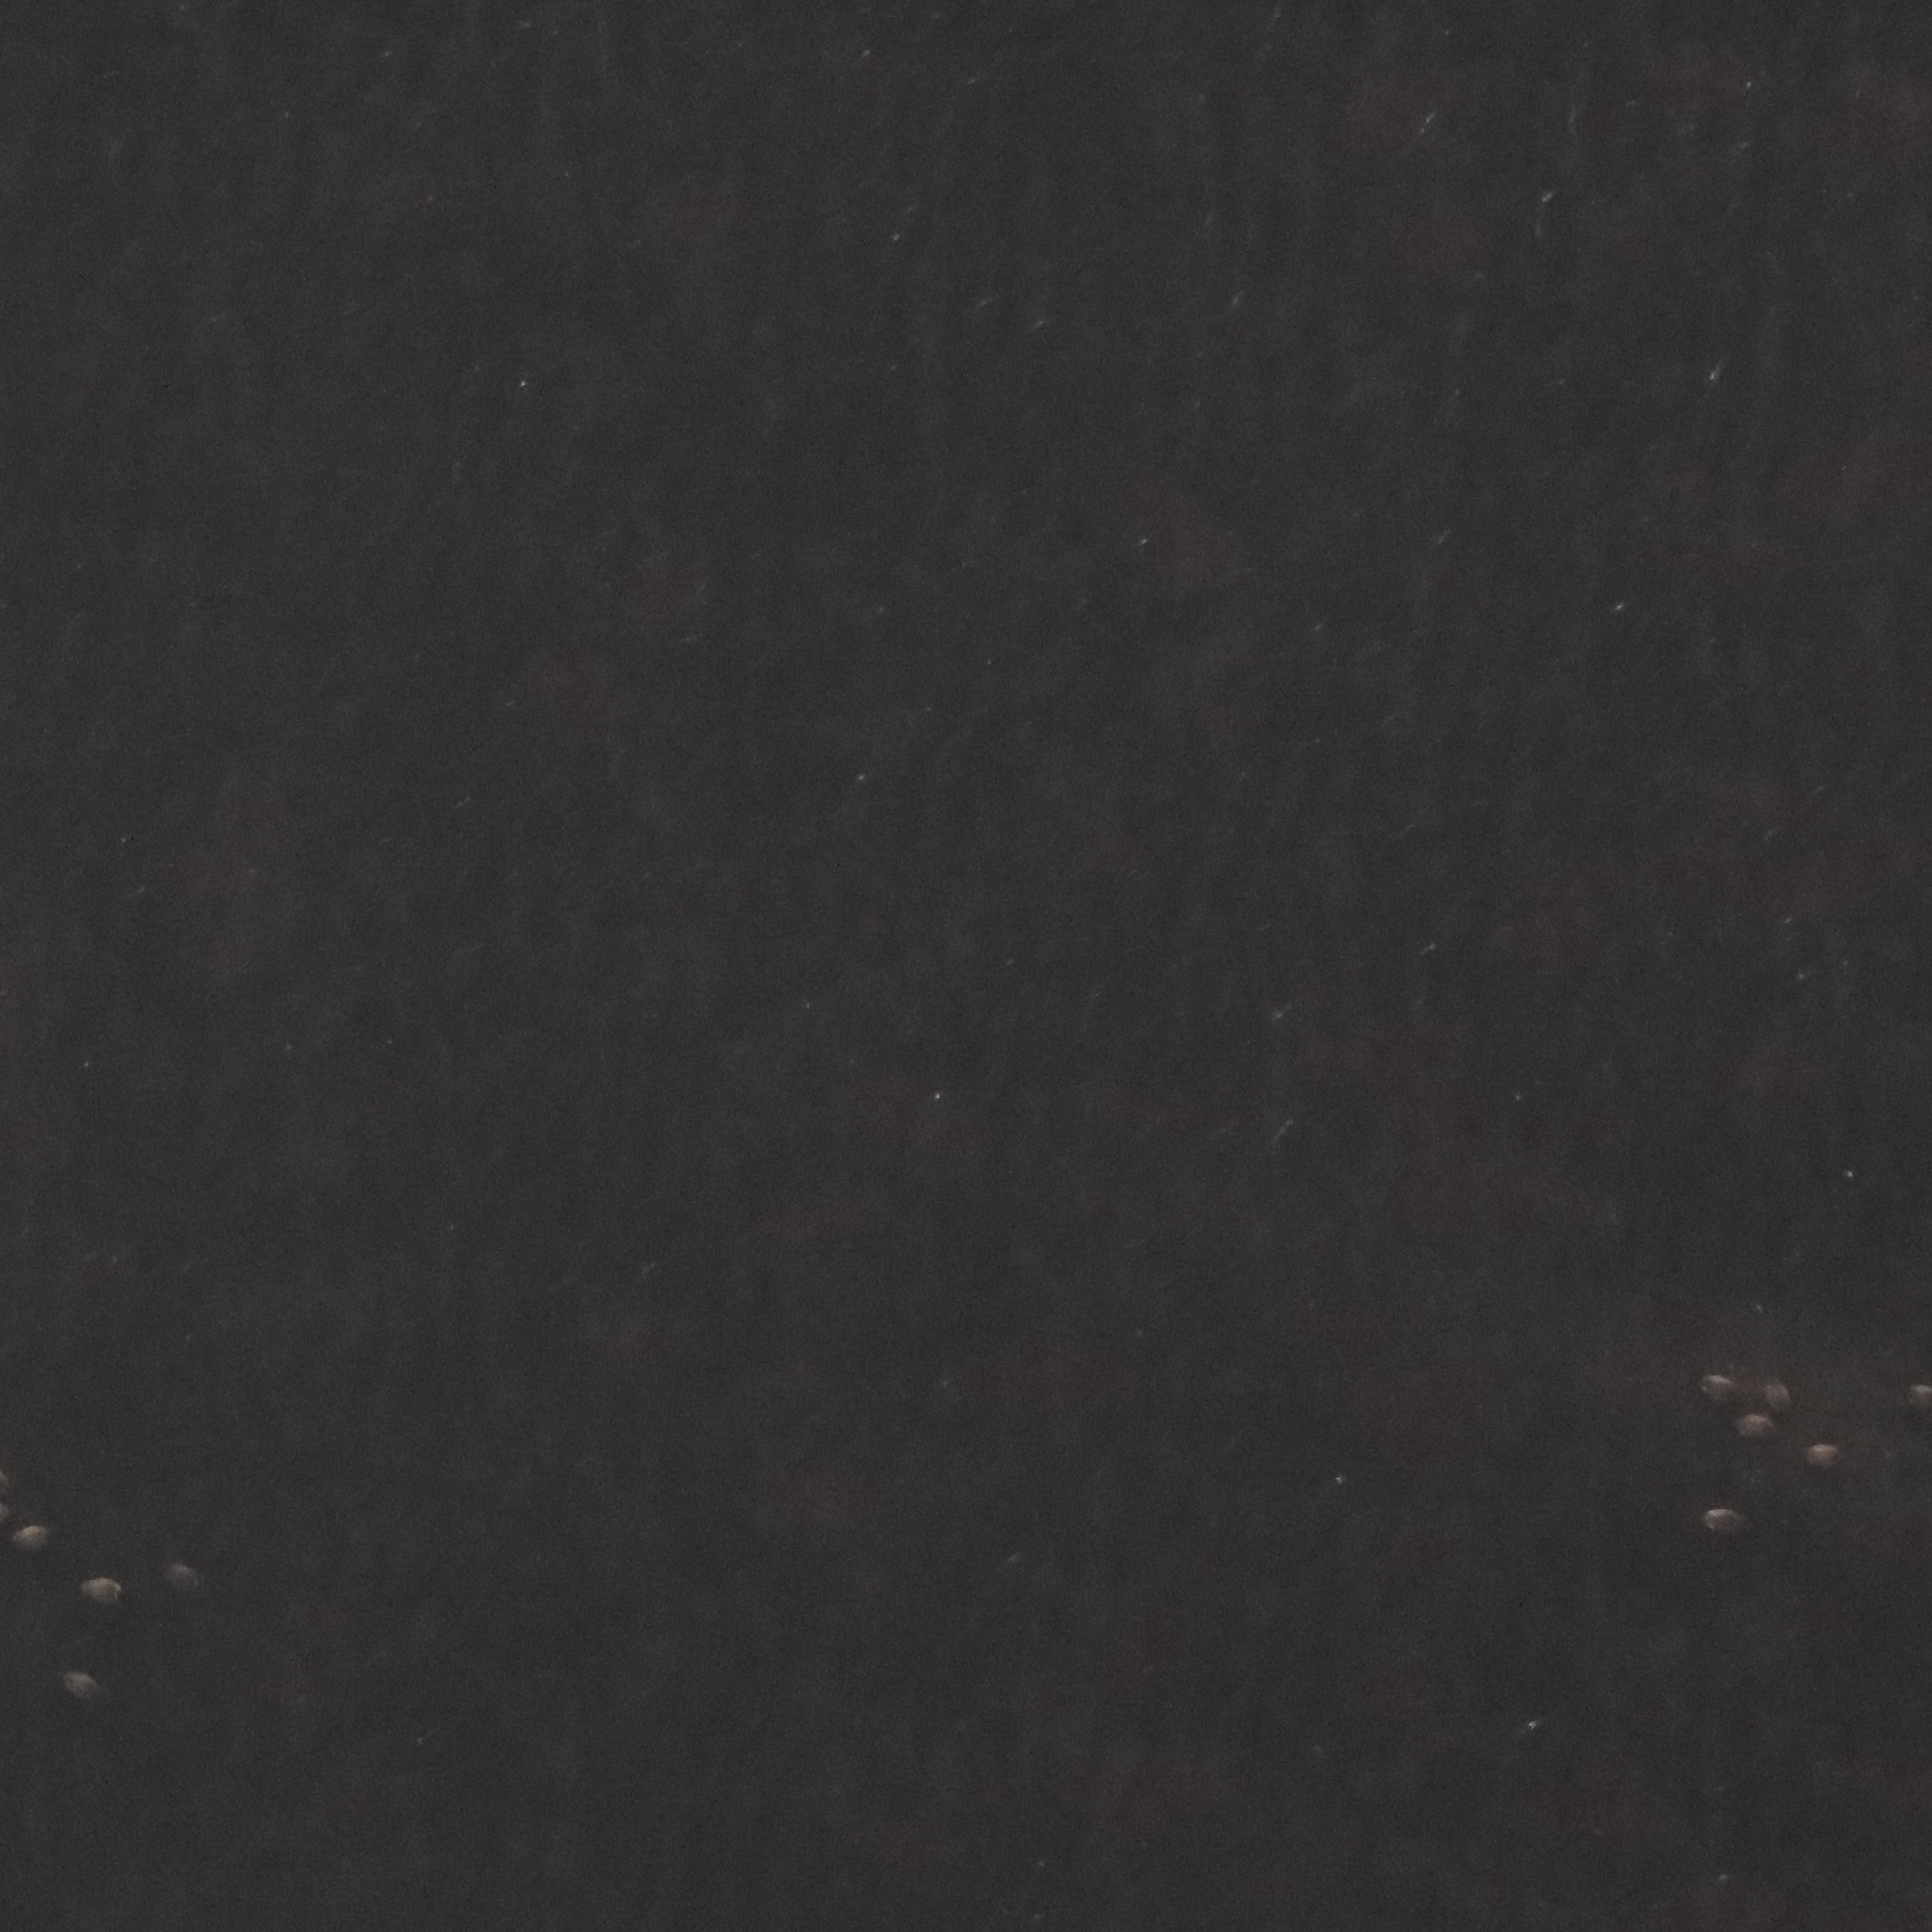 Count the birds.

10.